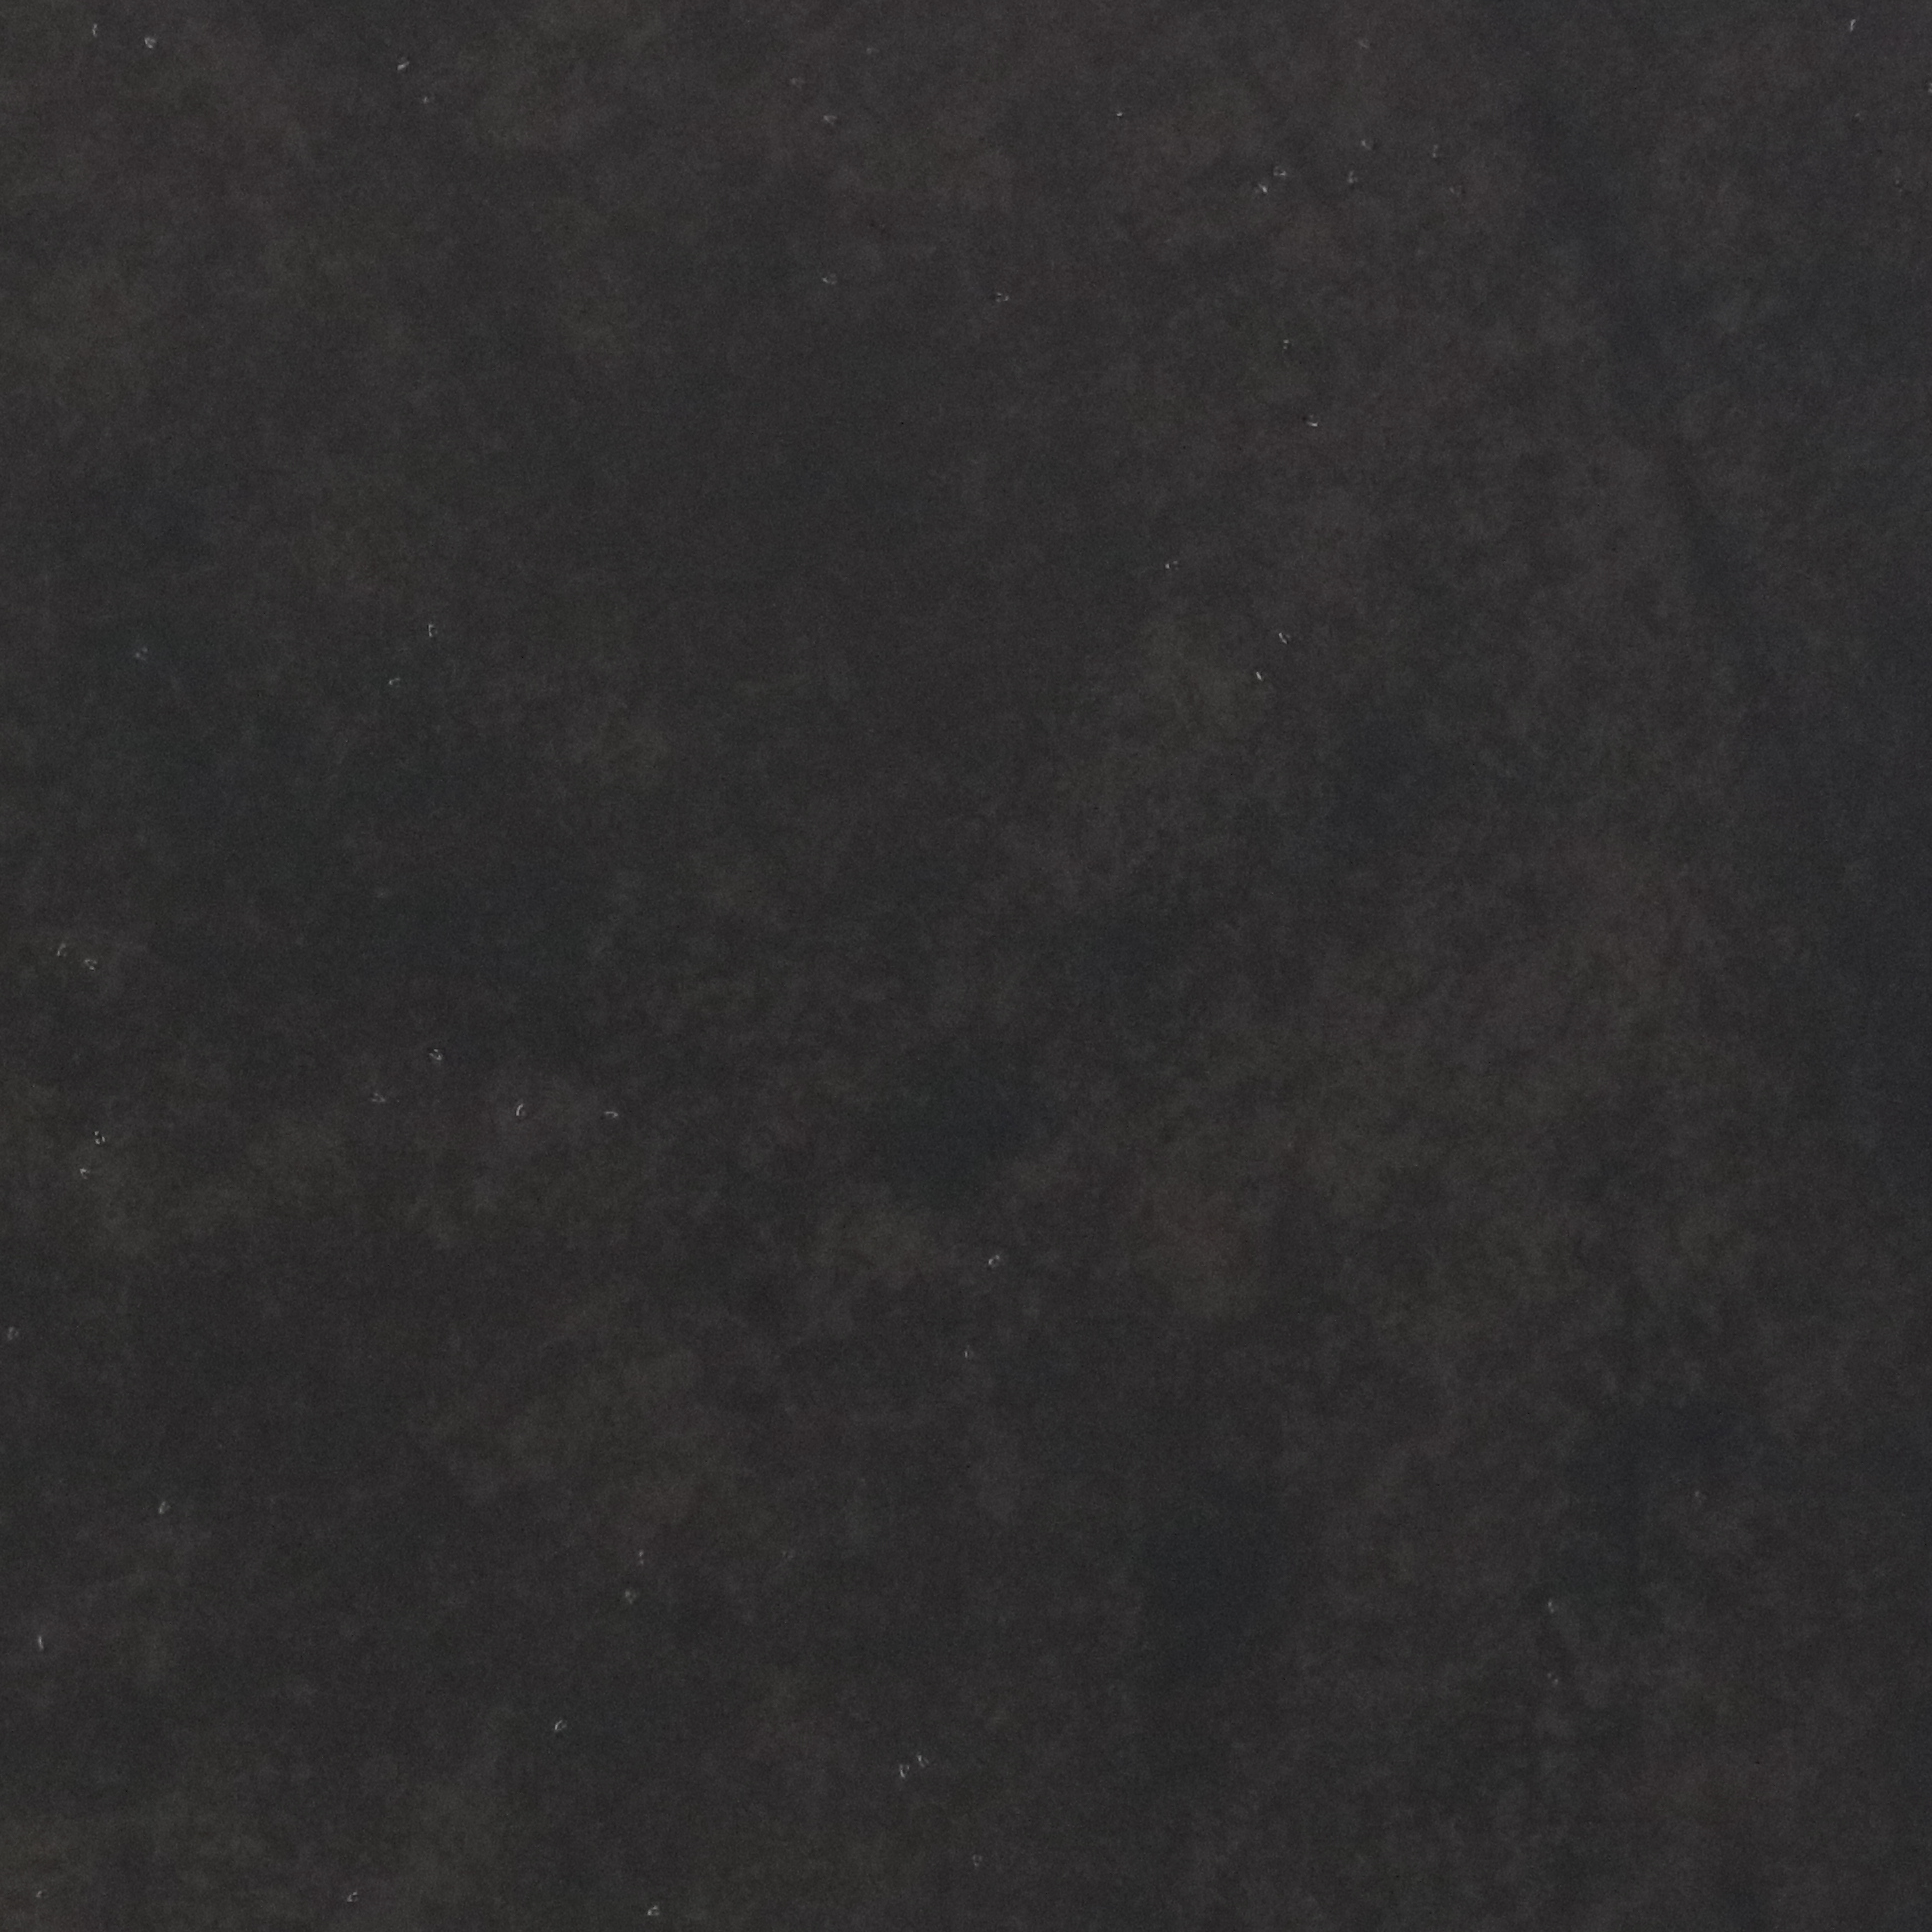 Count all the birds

52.